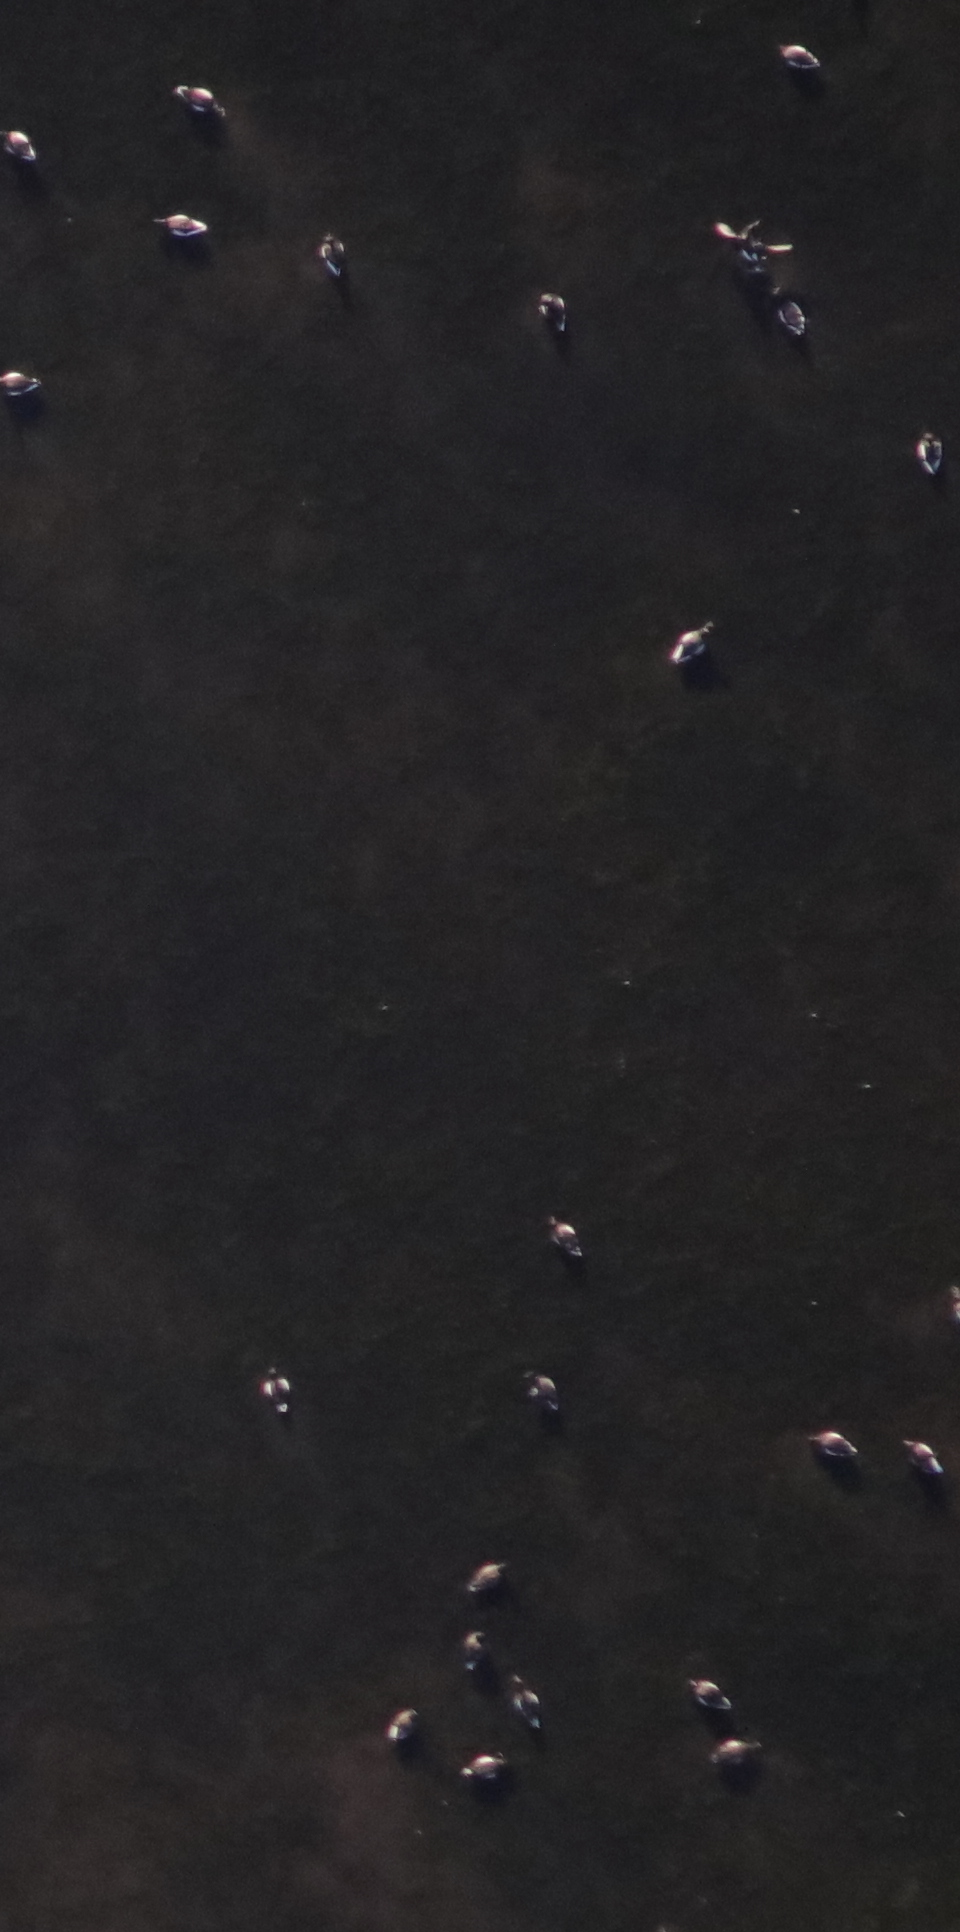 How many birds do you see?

23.